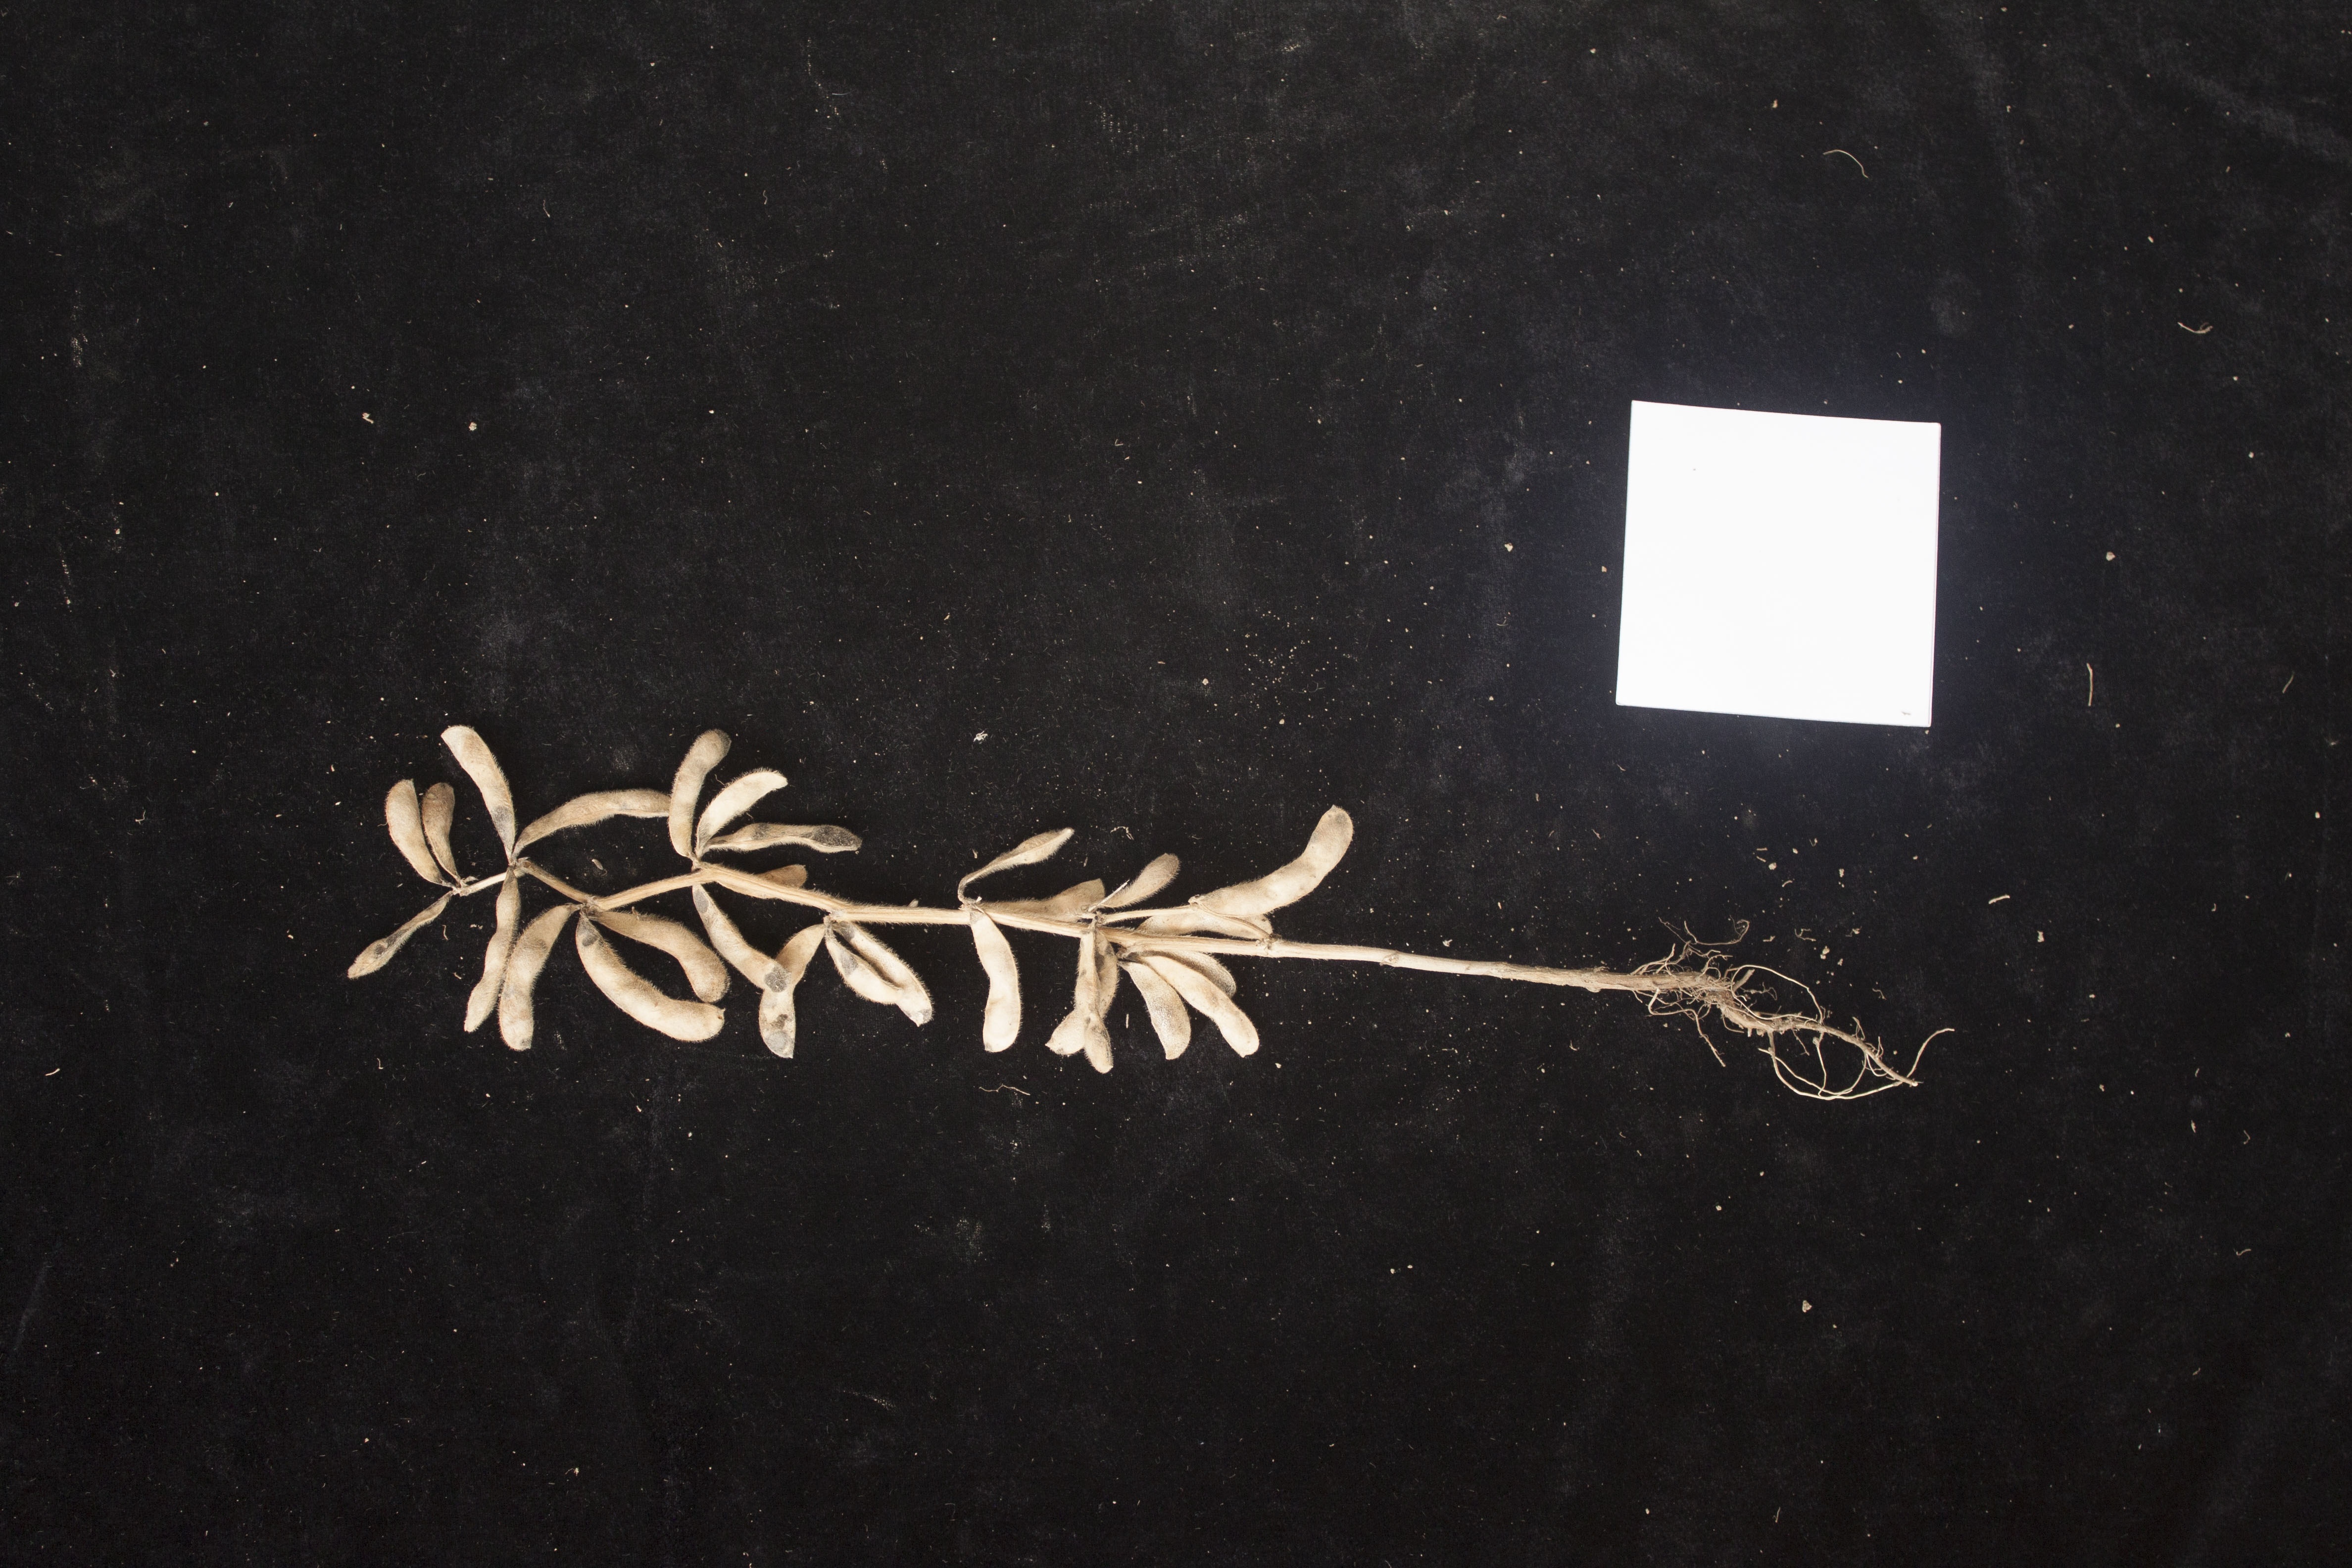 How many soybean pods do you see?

28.